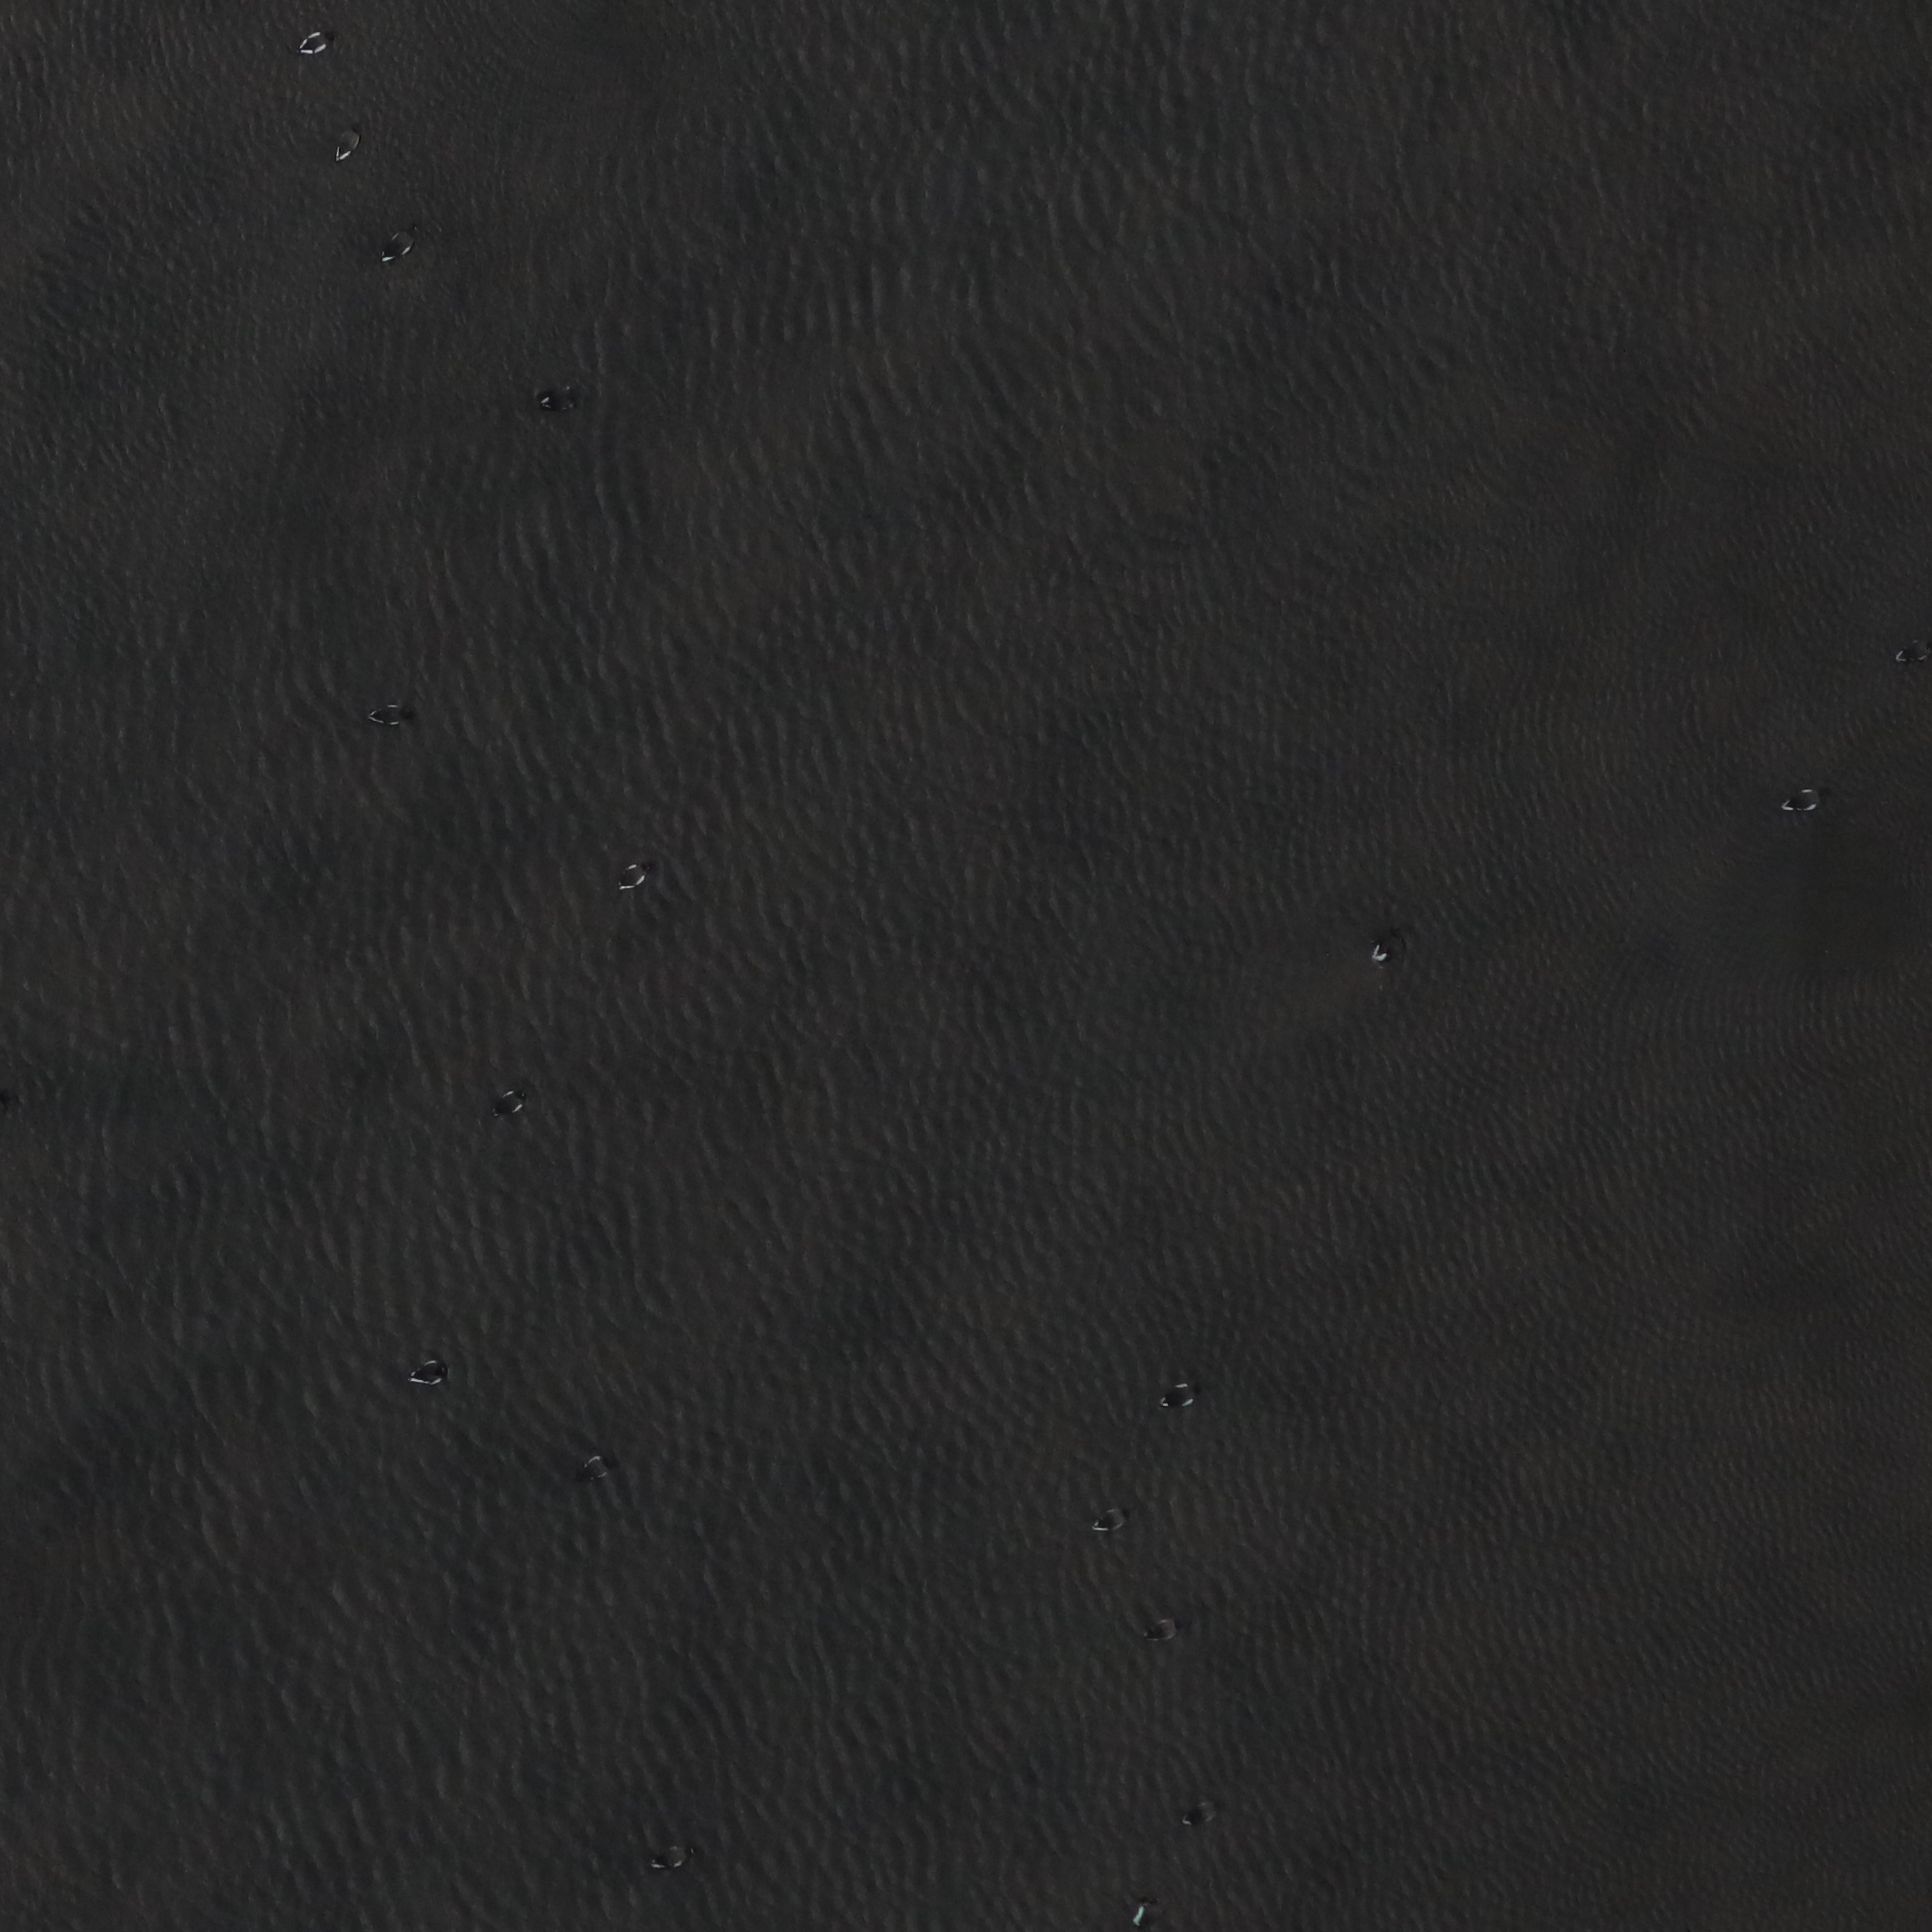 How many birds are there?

18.